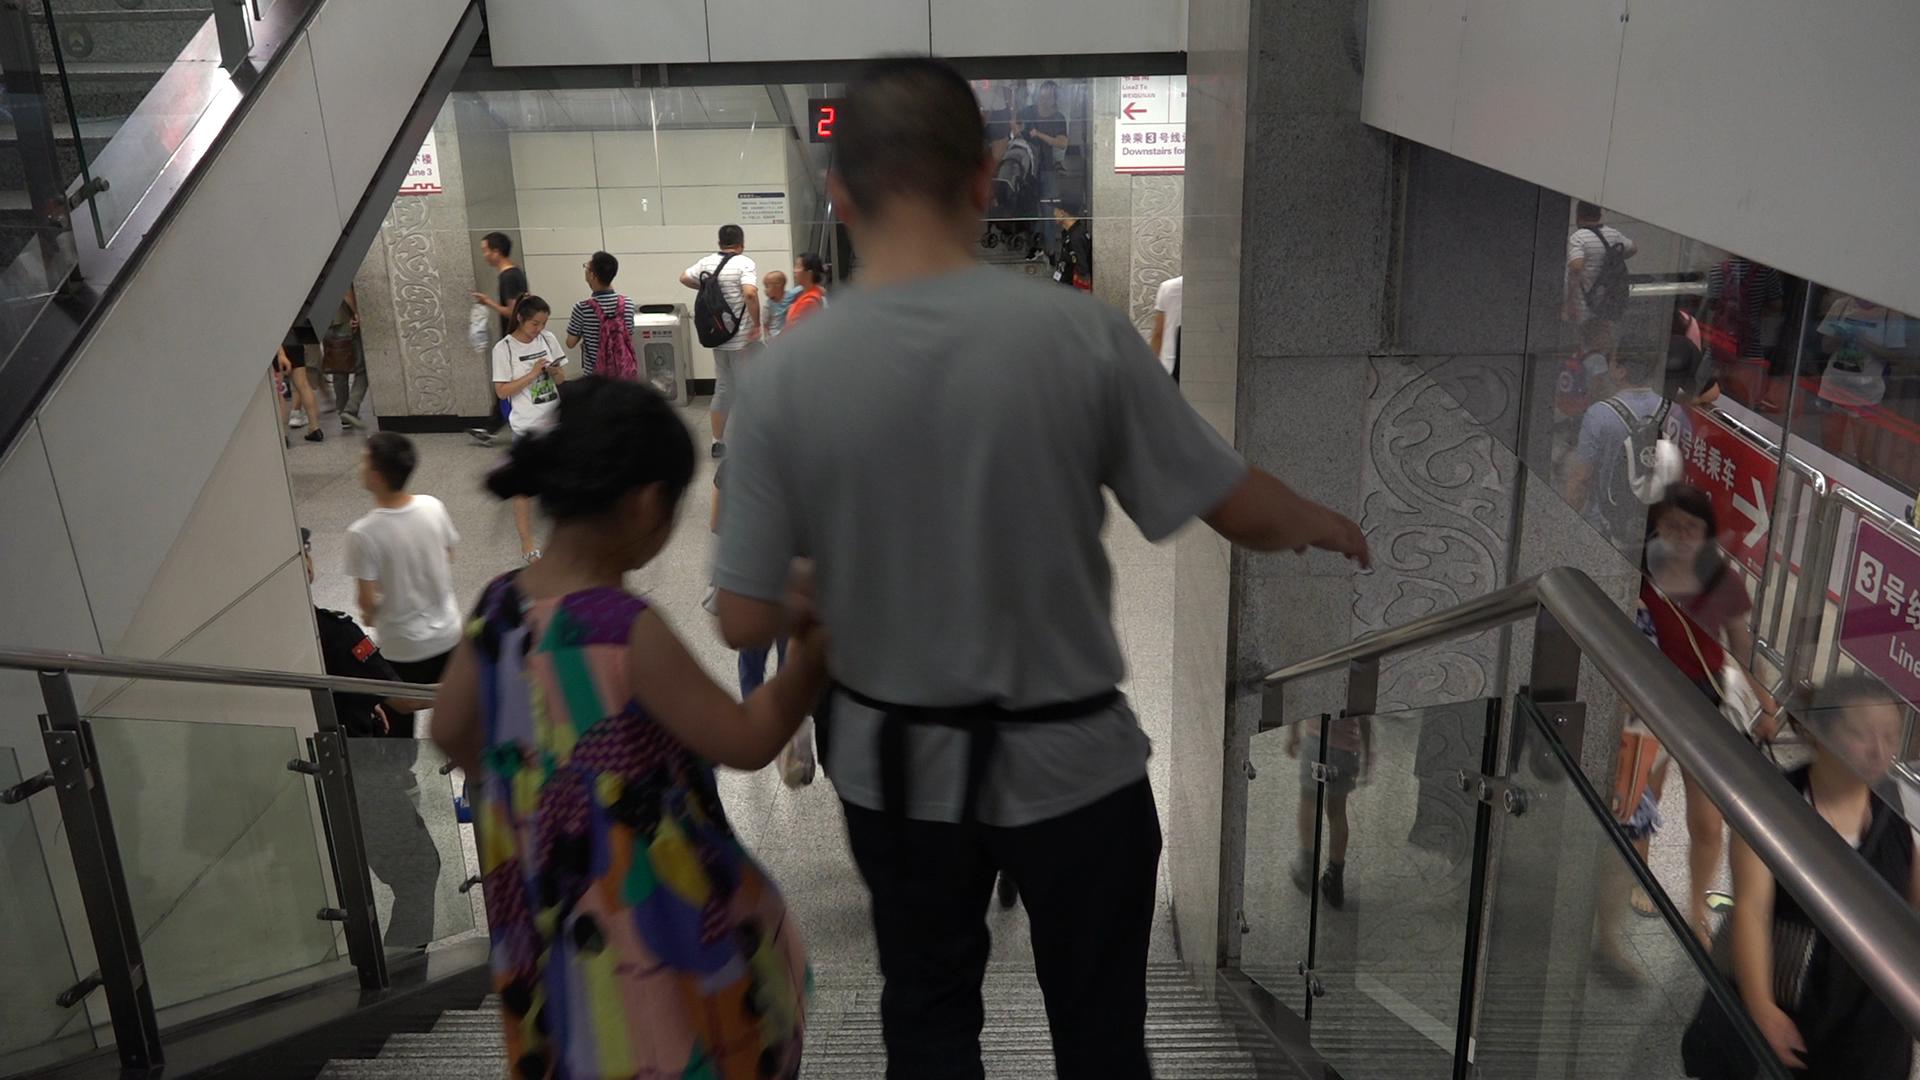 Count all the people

14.